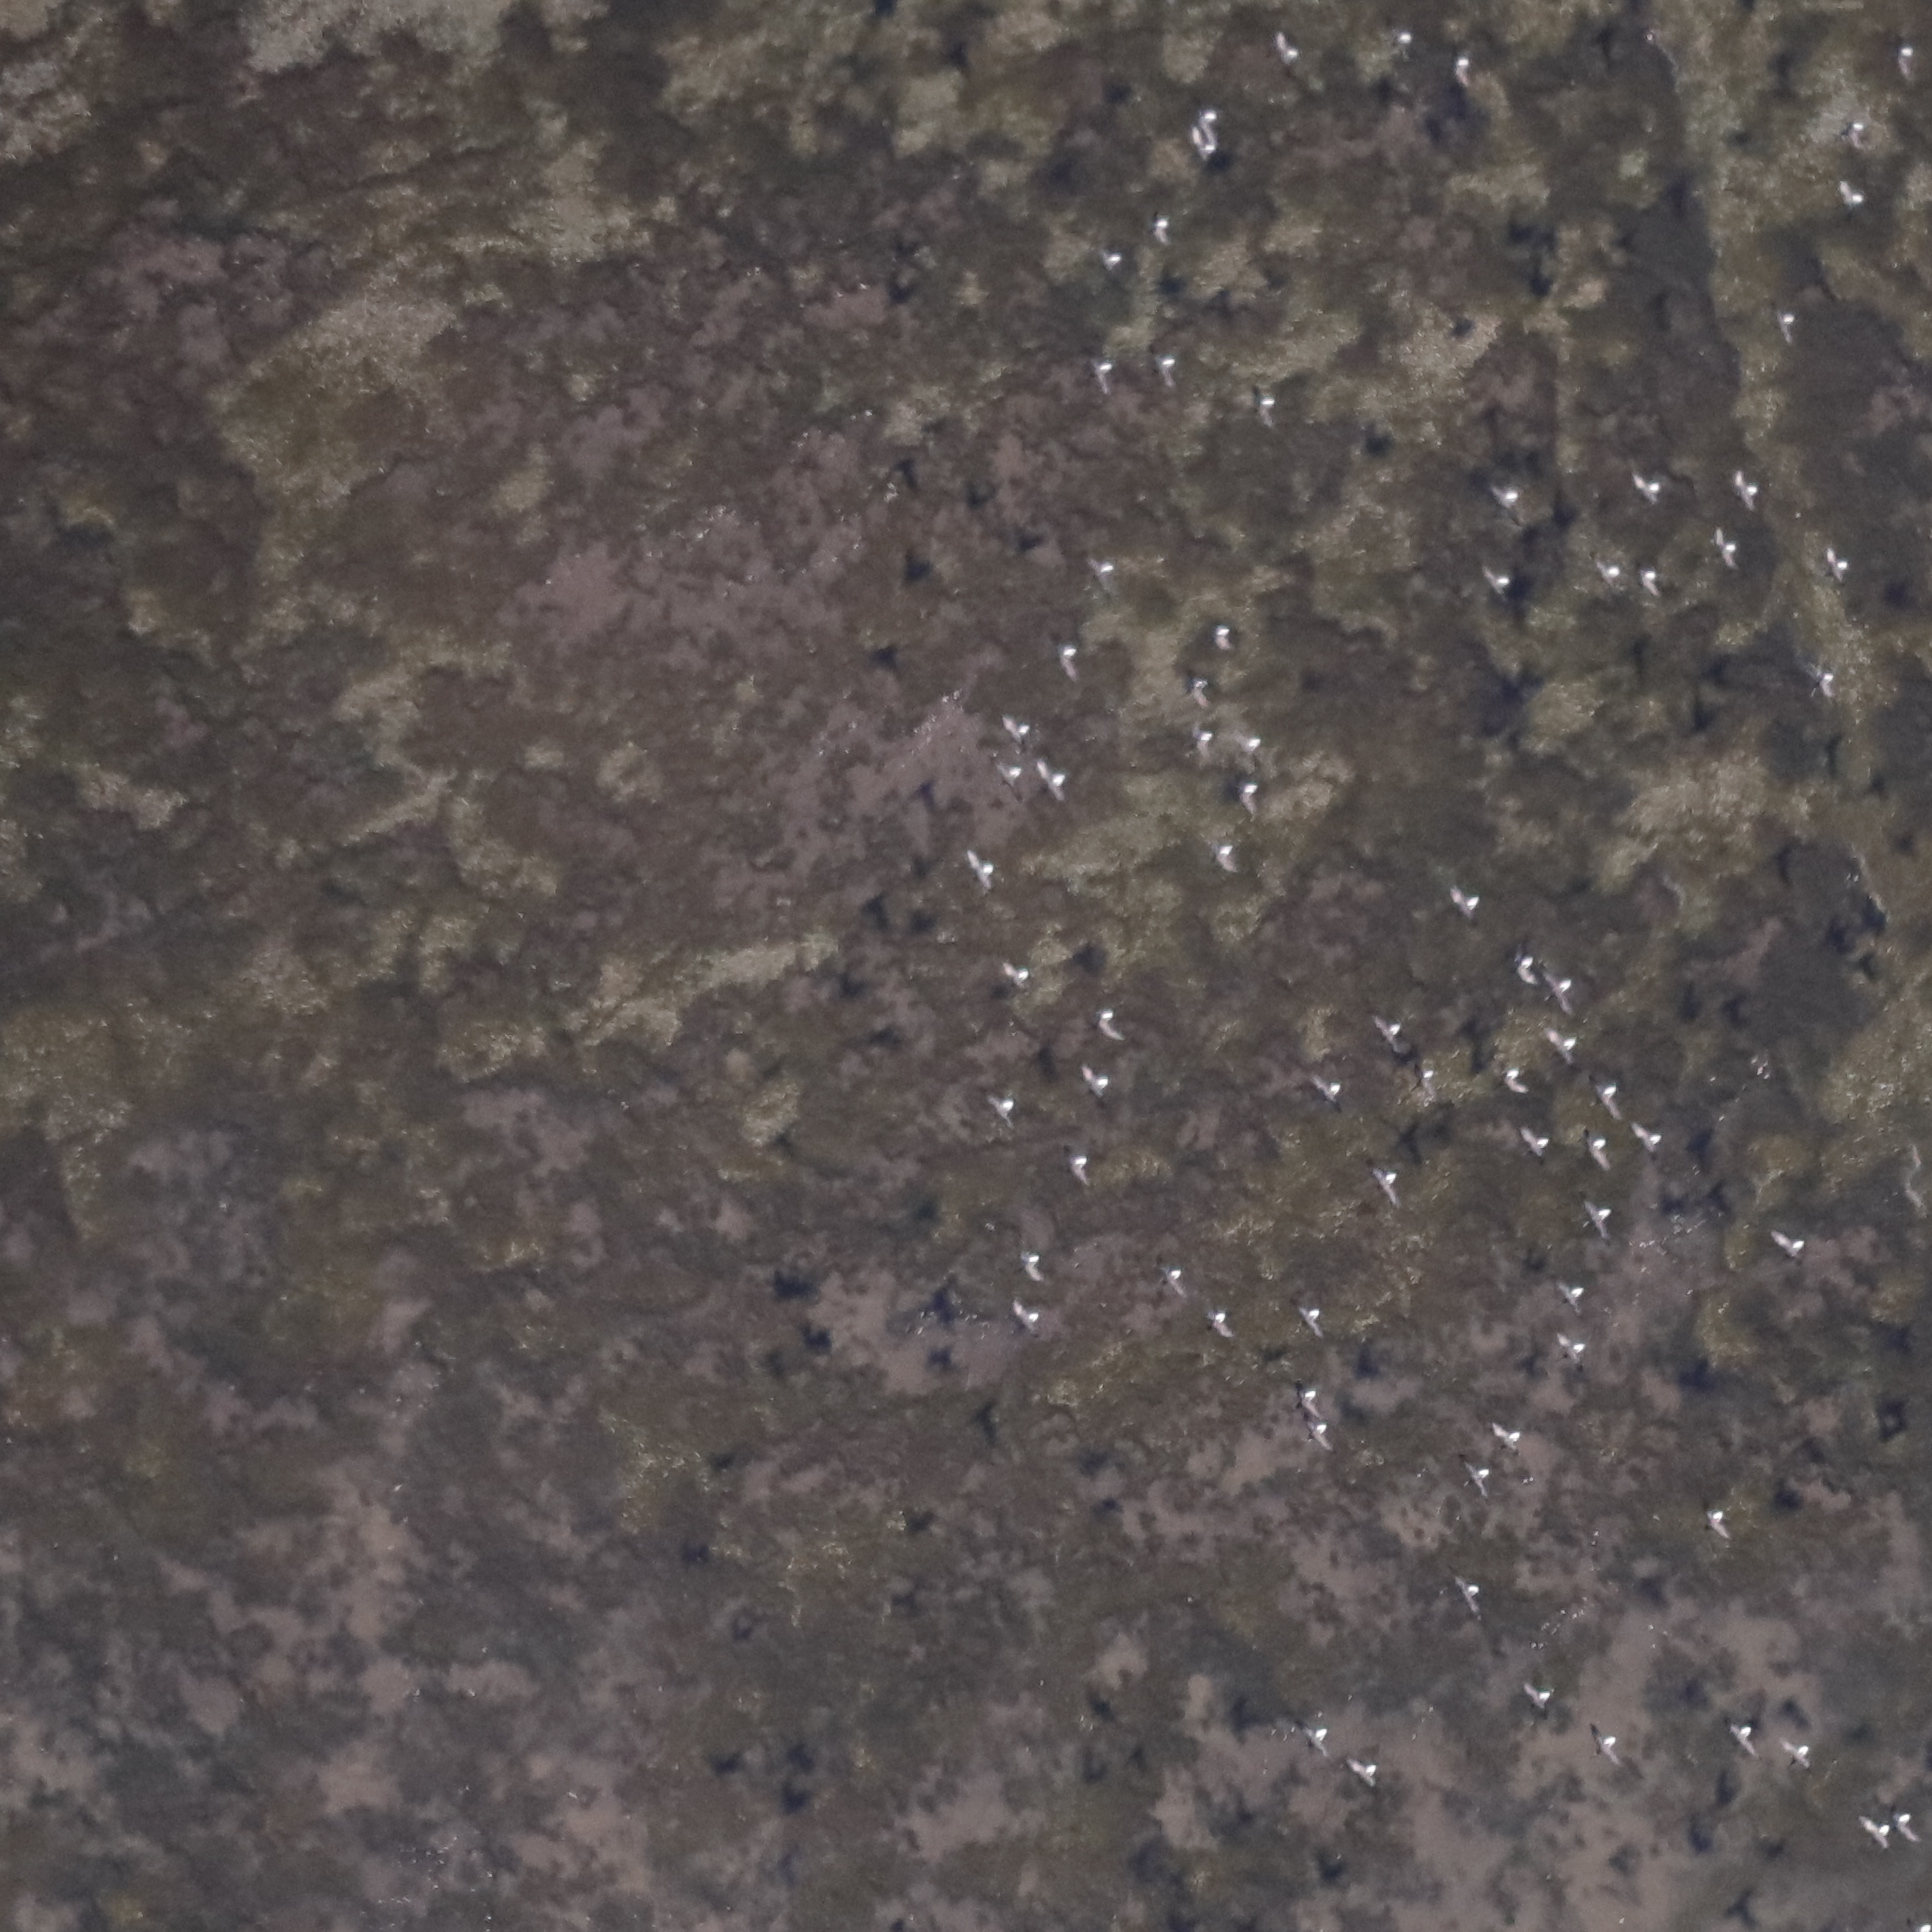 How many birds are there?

76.